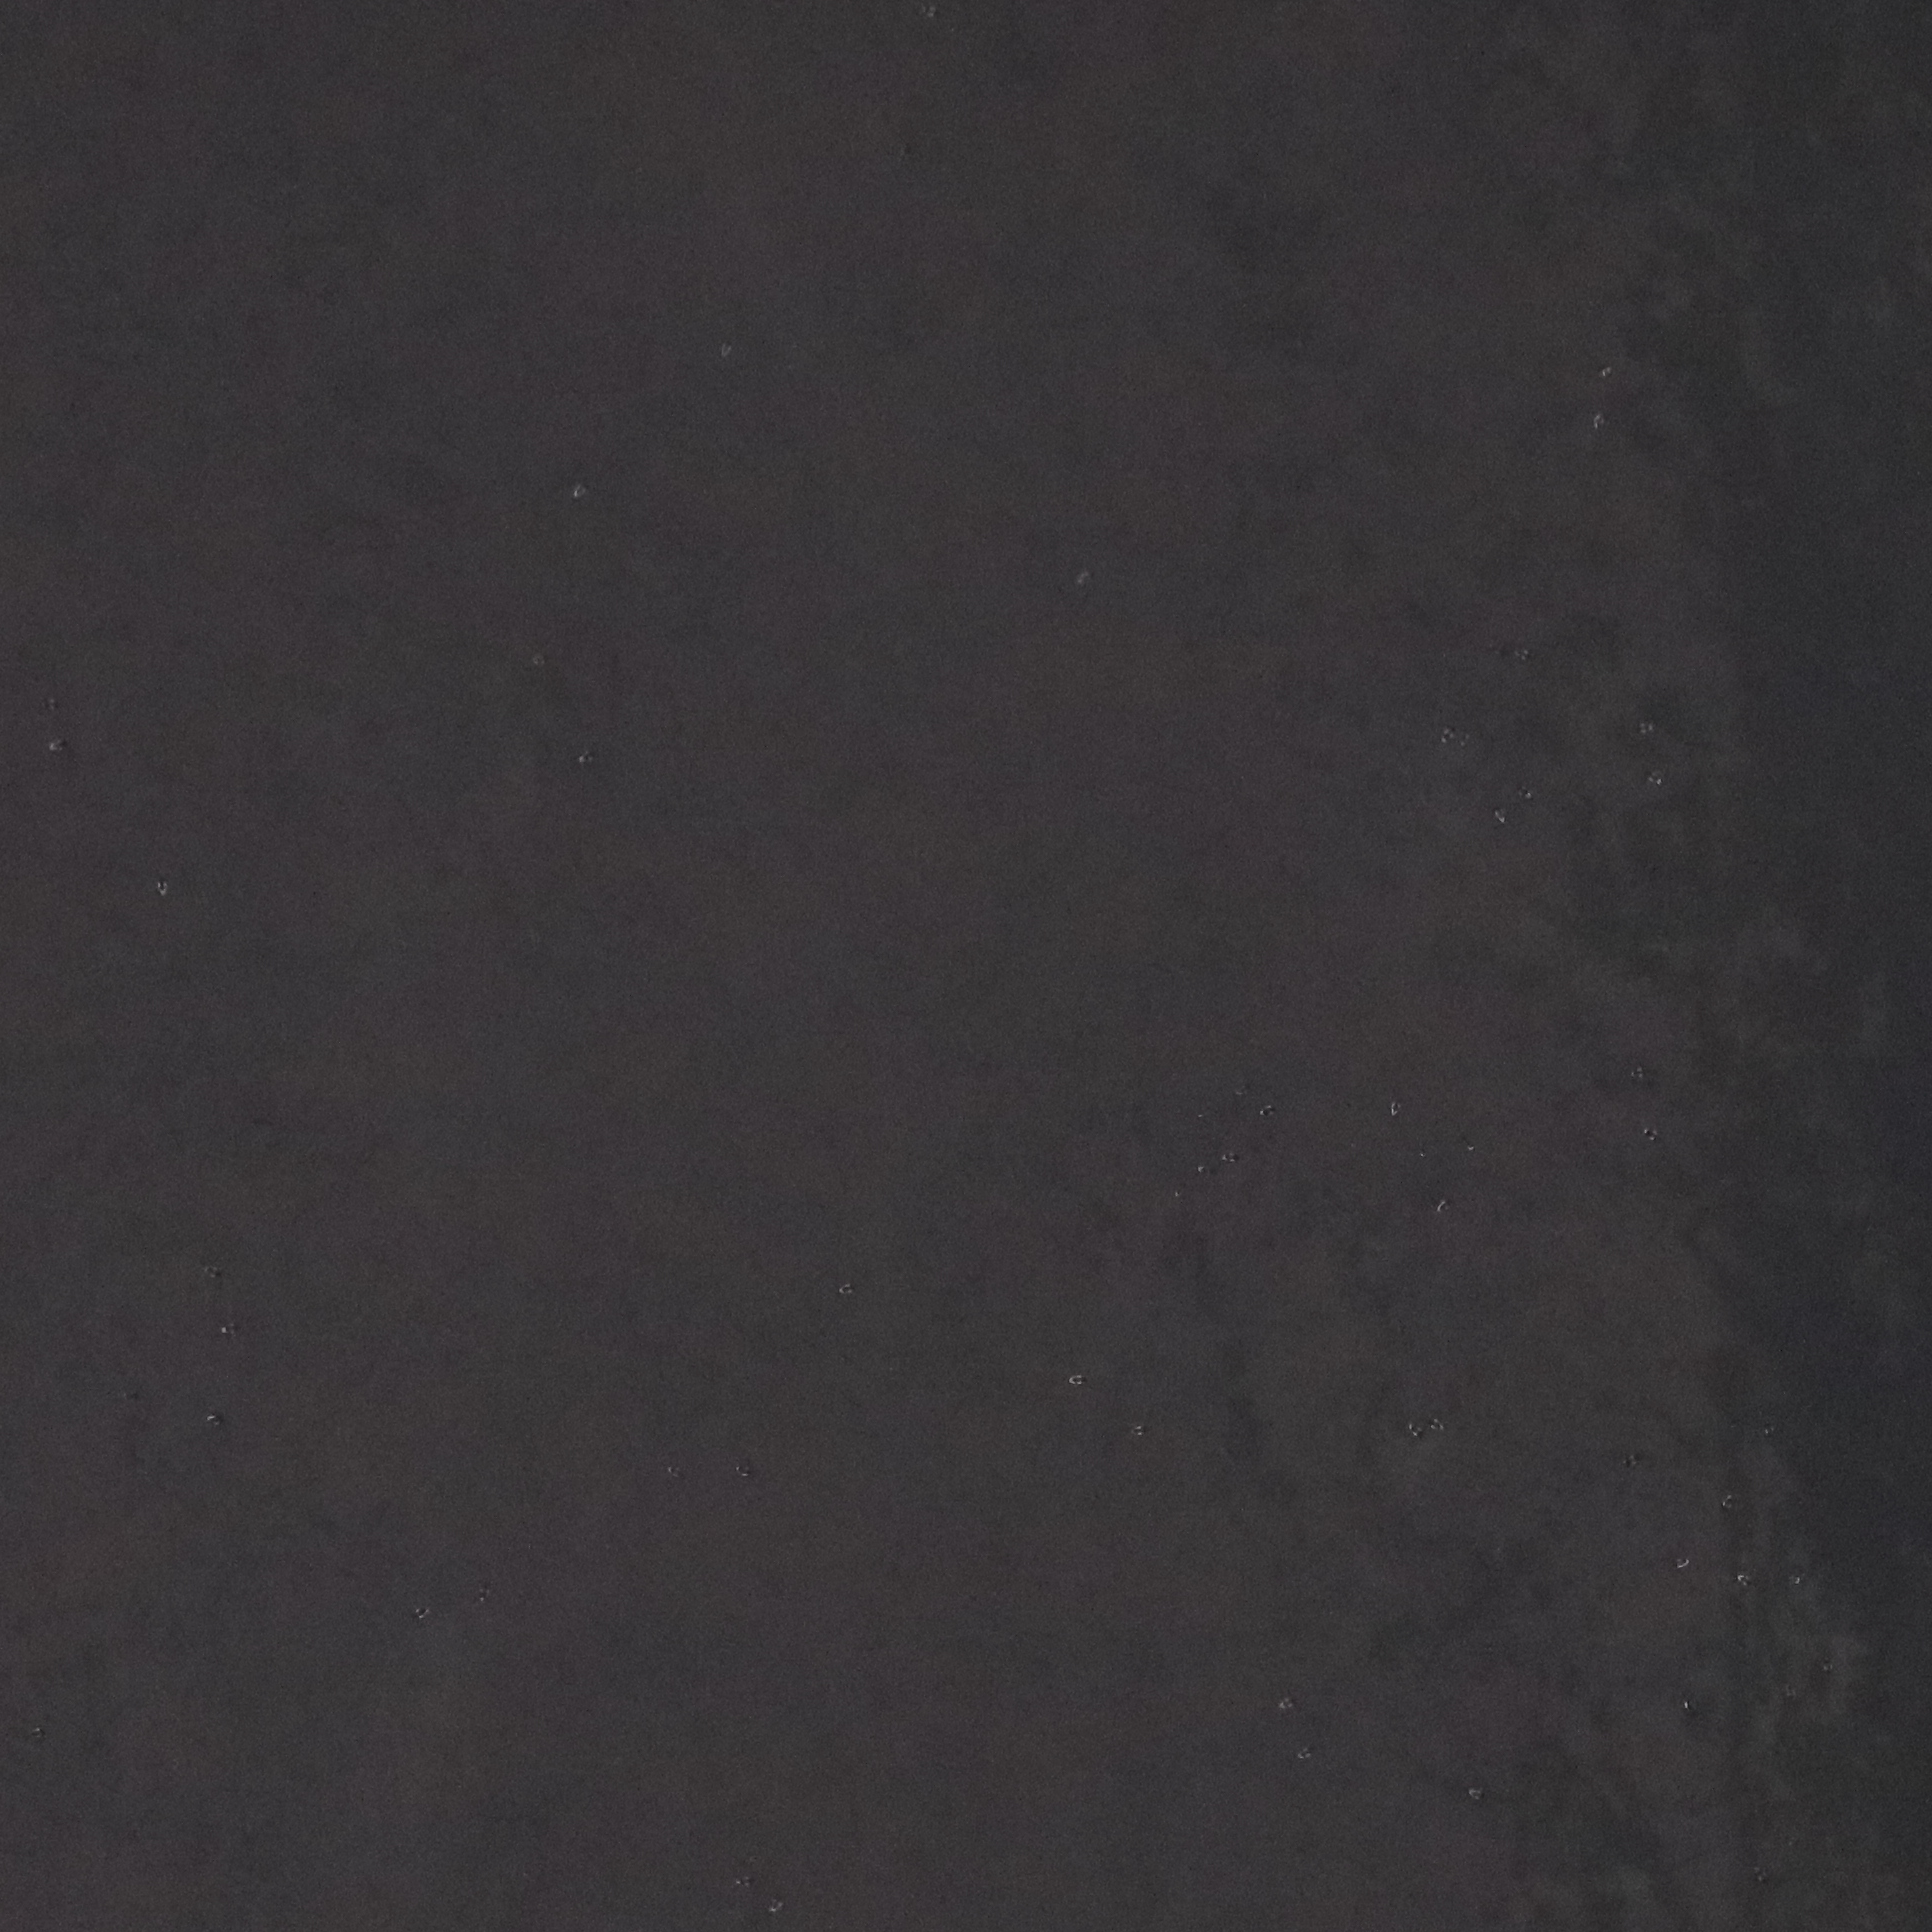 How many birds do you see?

61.